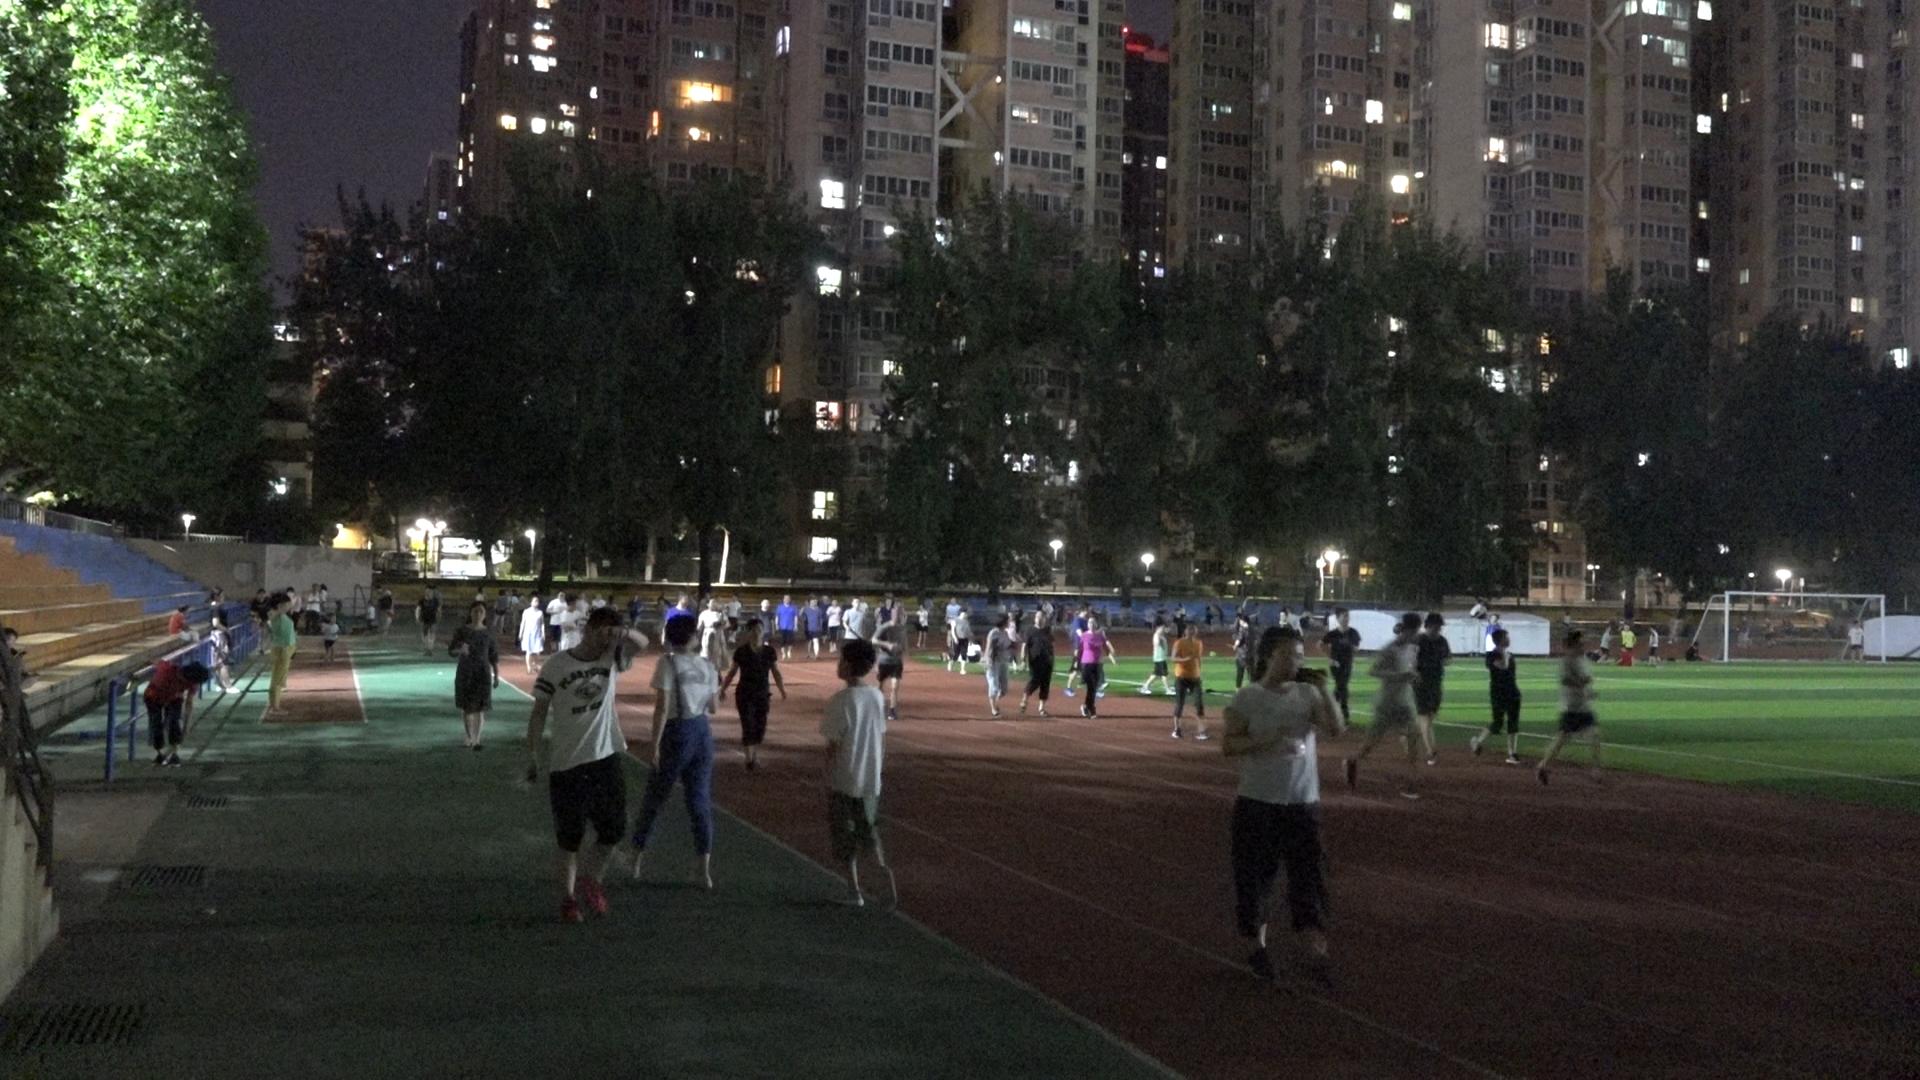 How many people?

88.